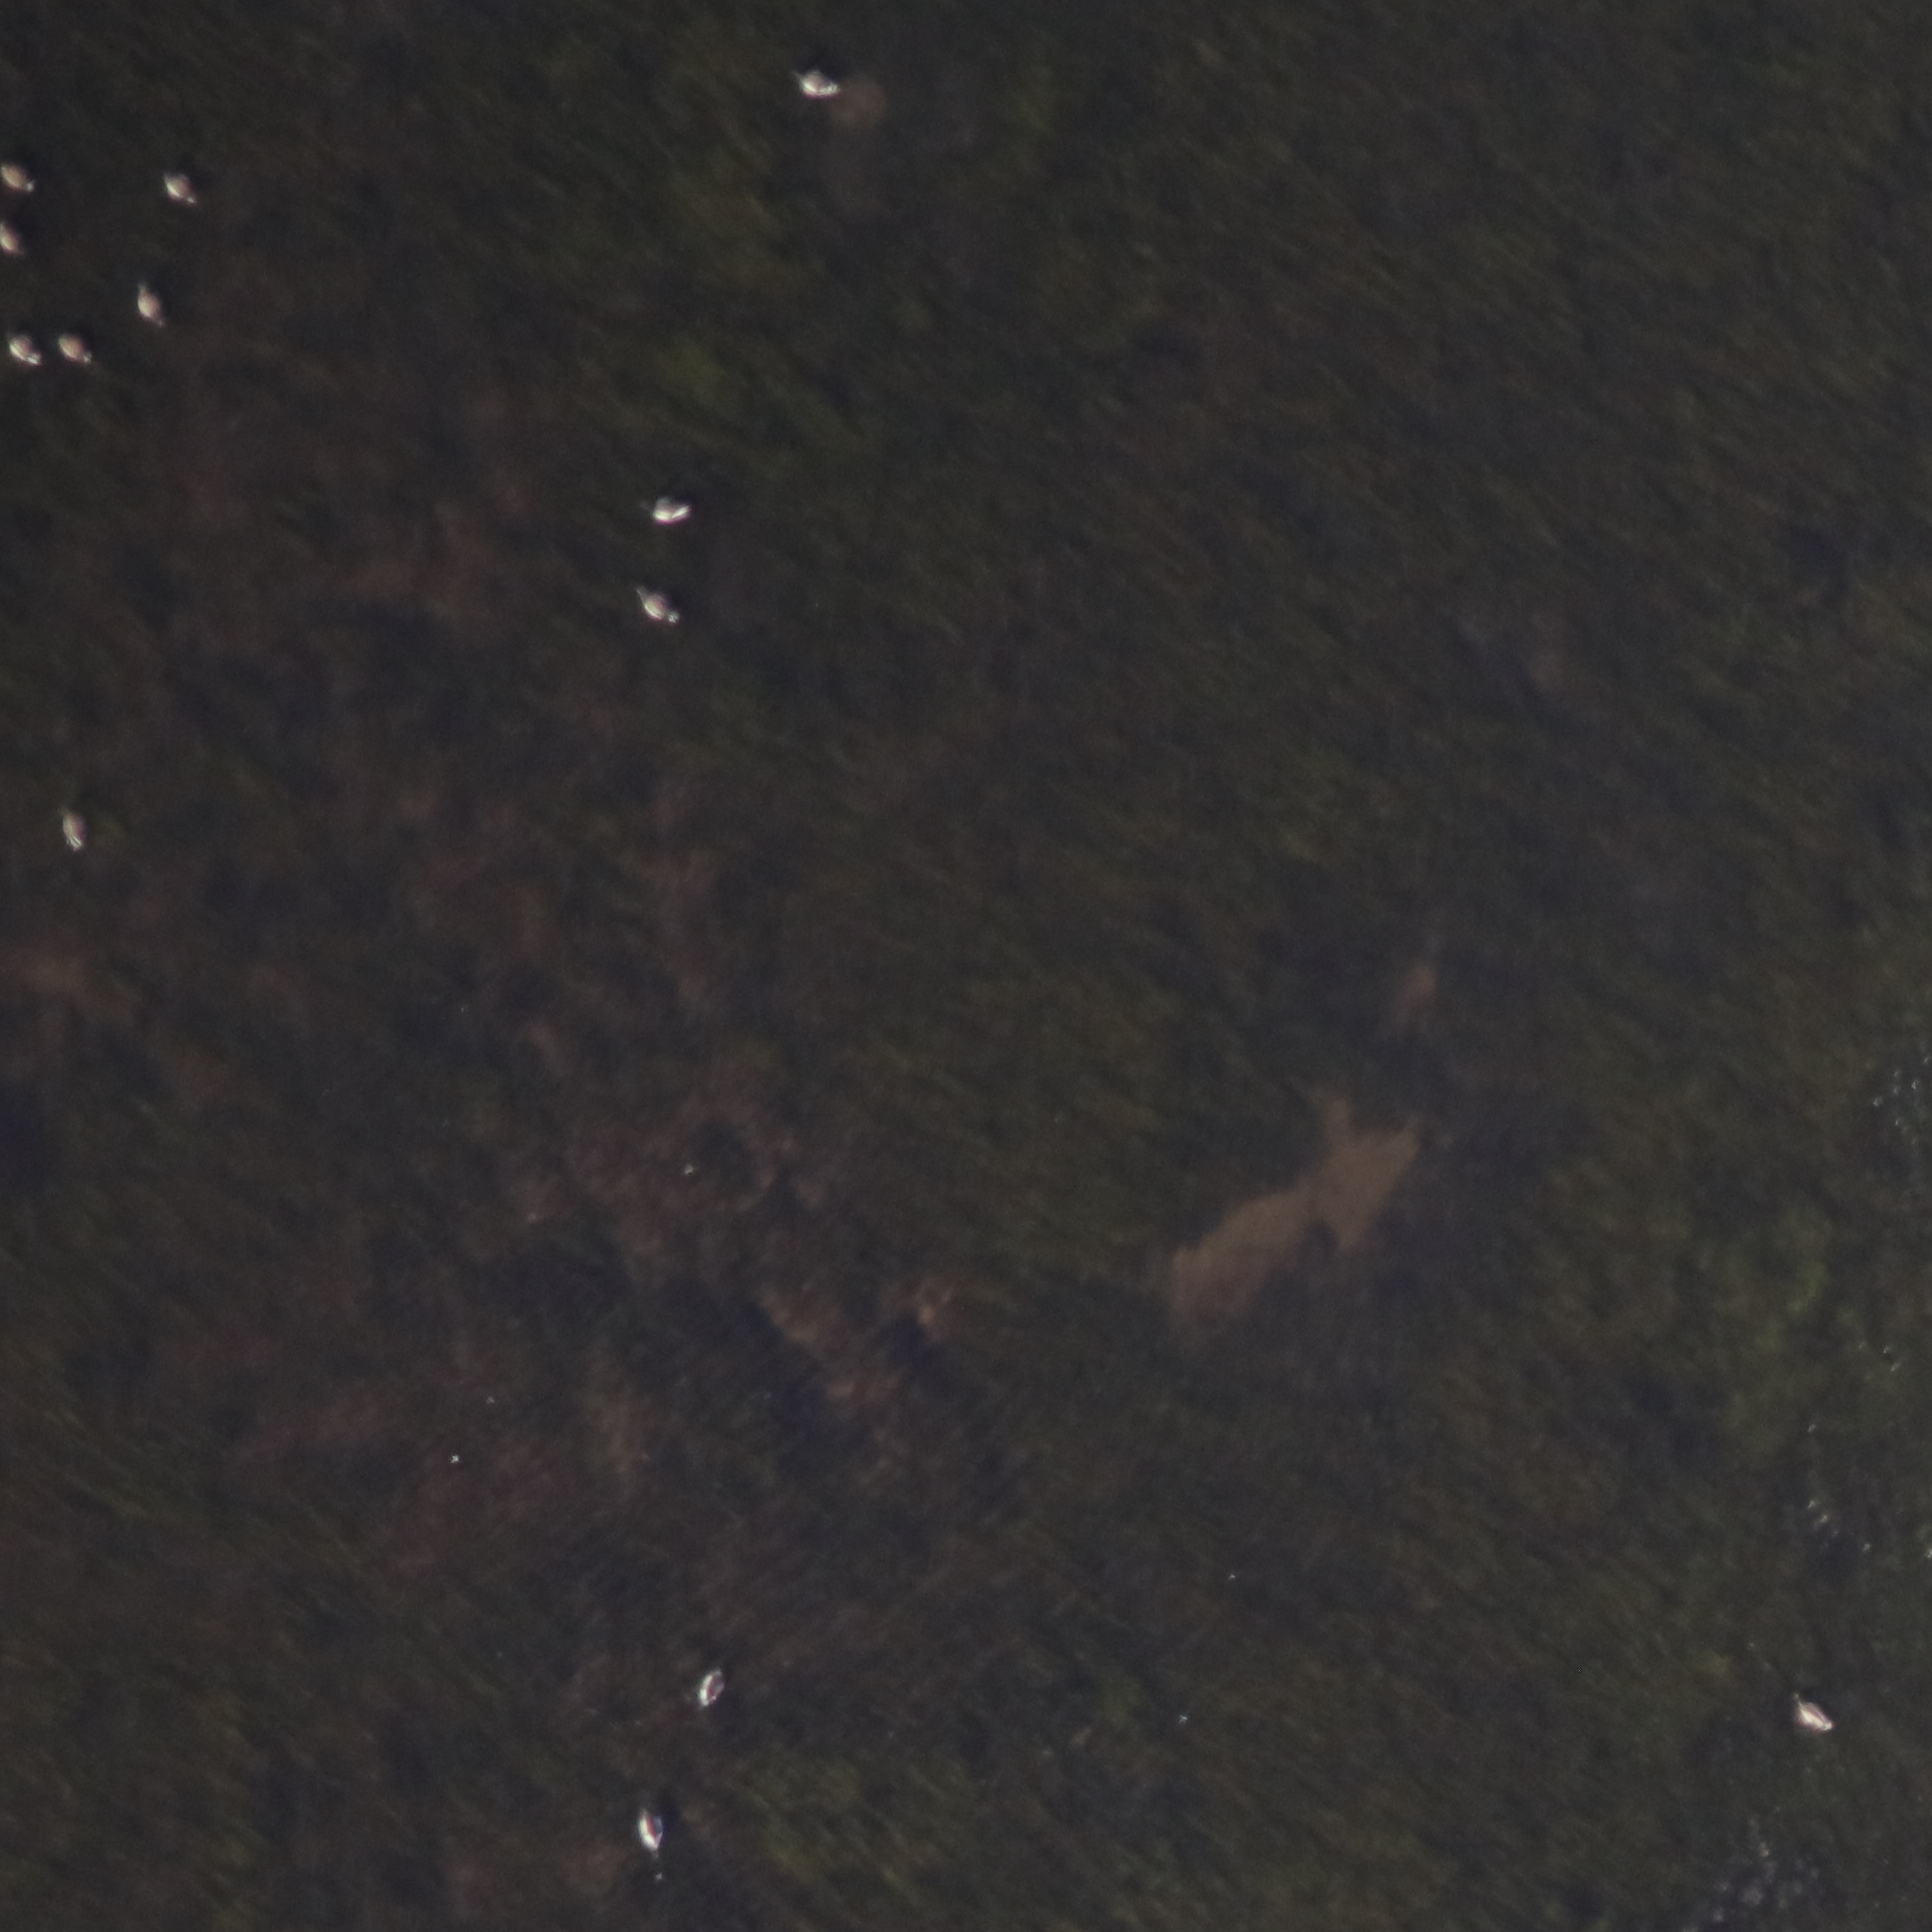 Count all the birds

12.